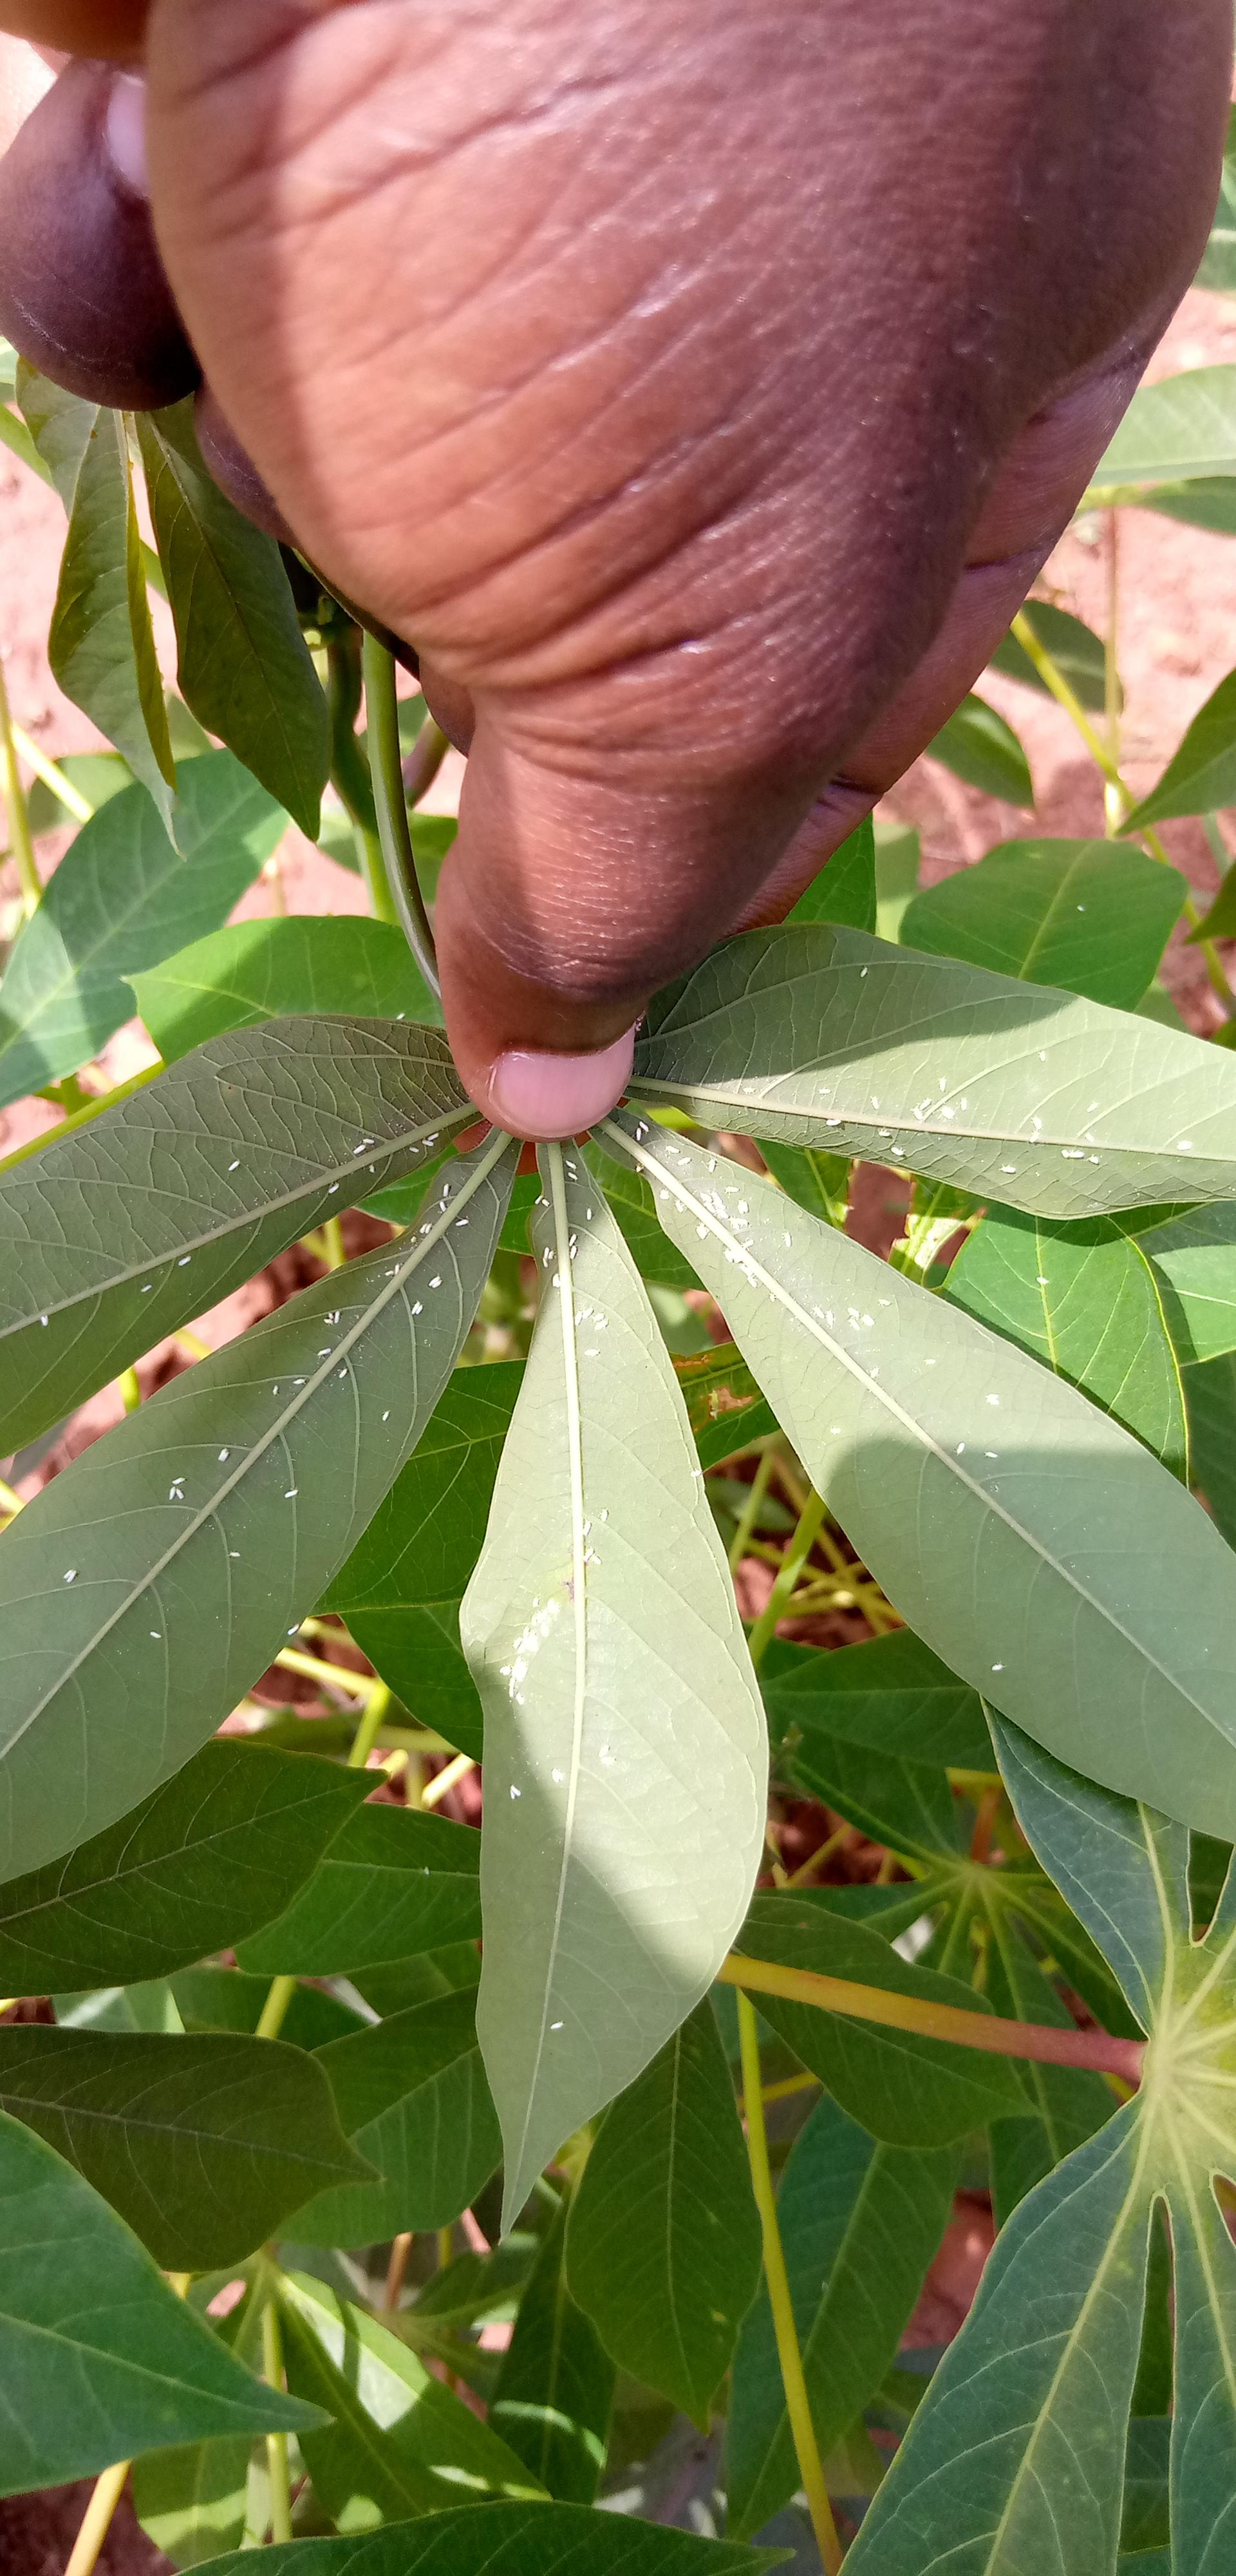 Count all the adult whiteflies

145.